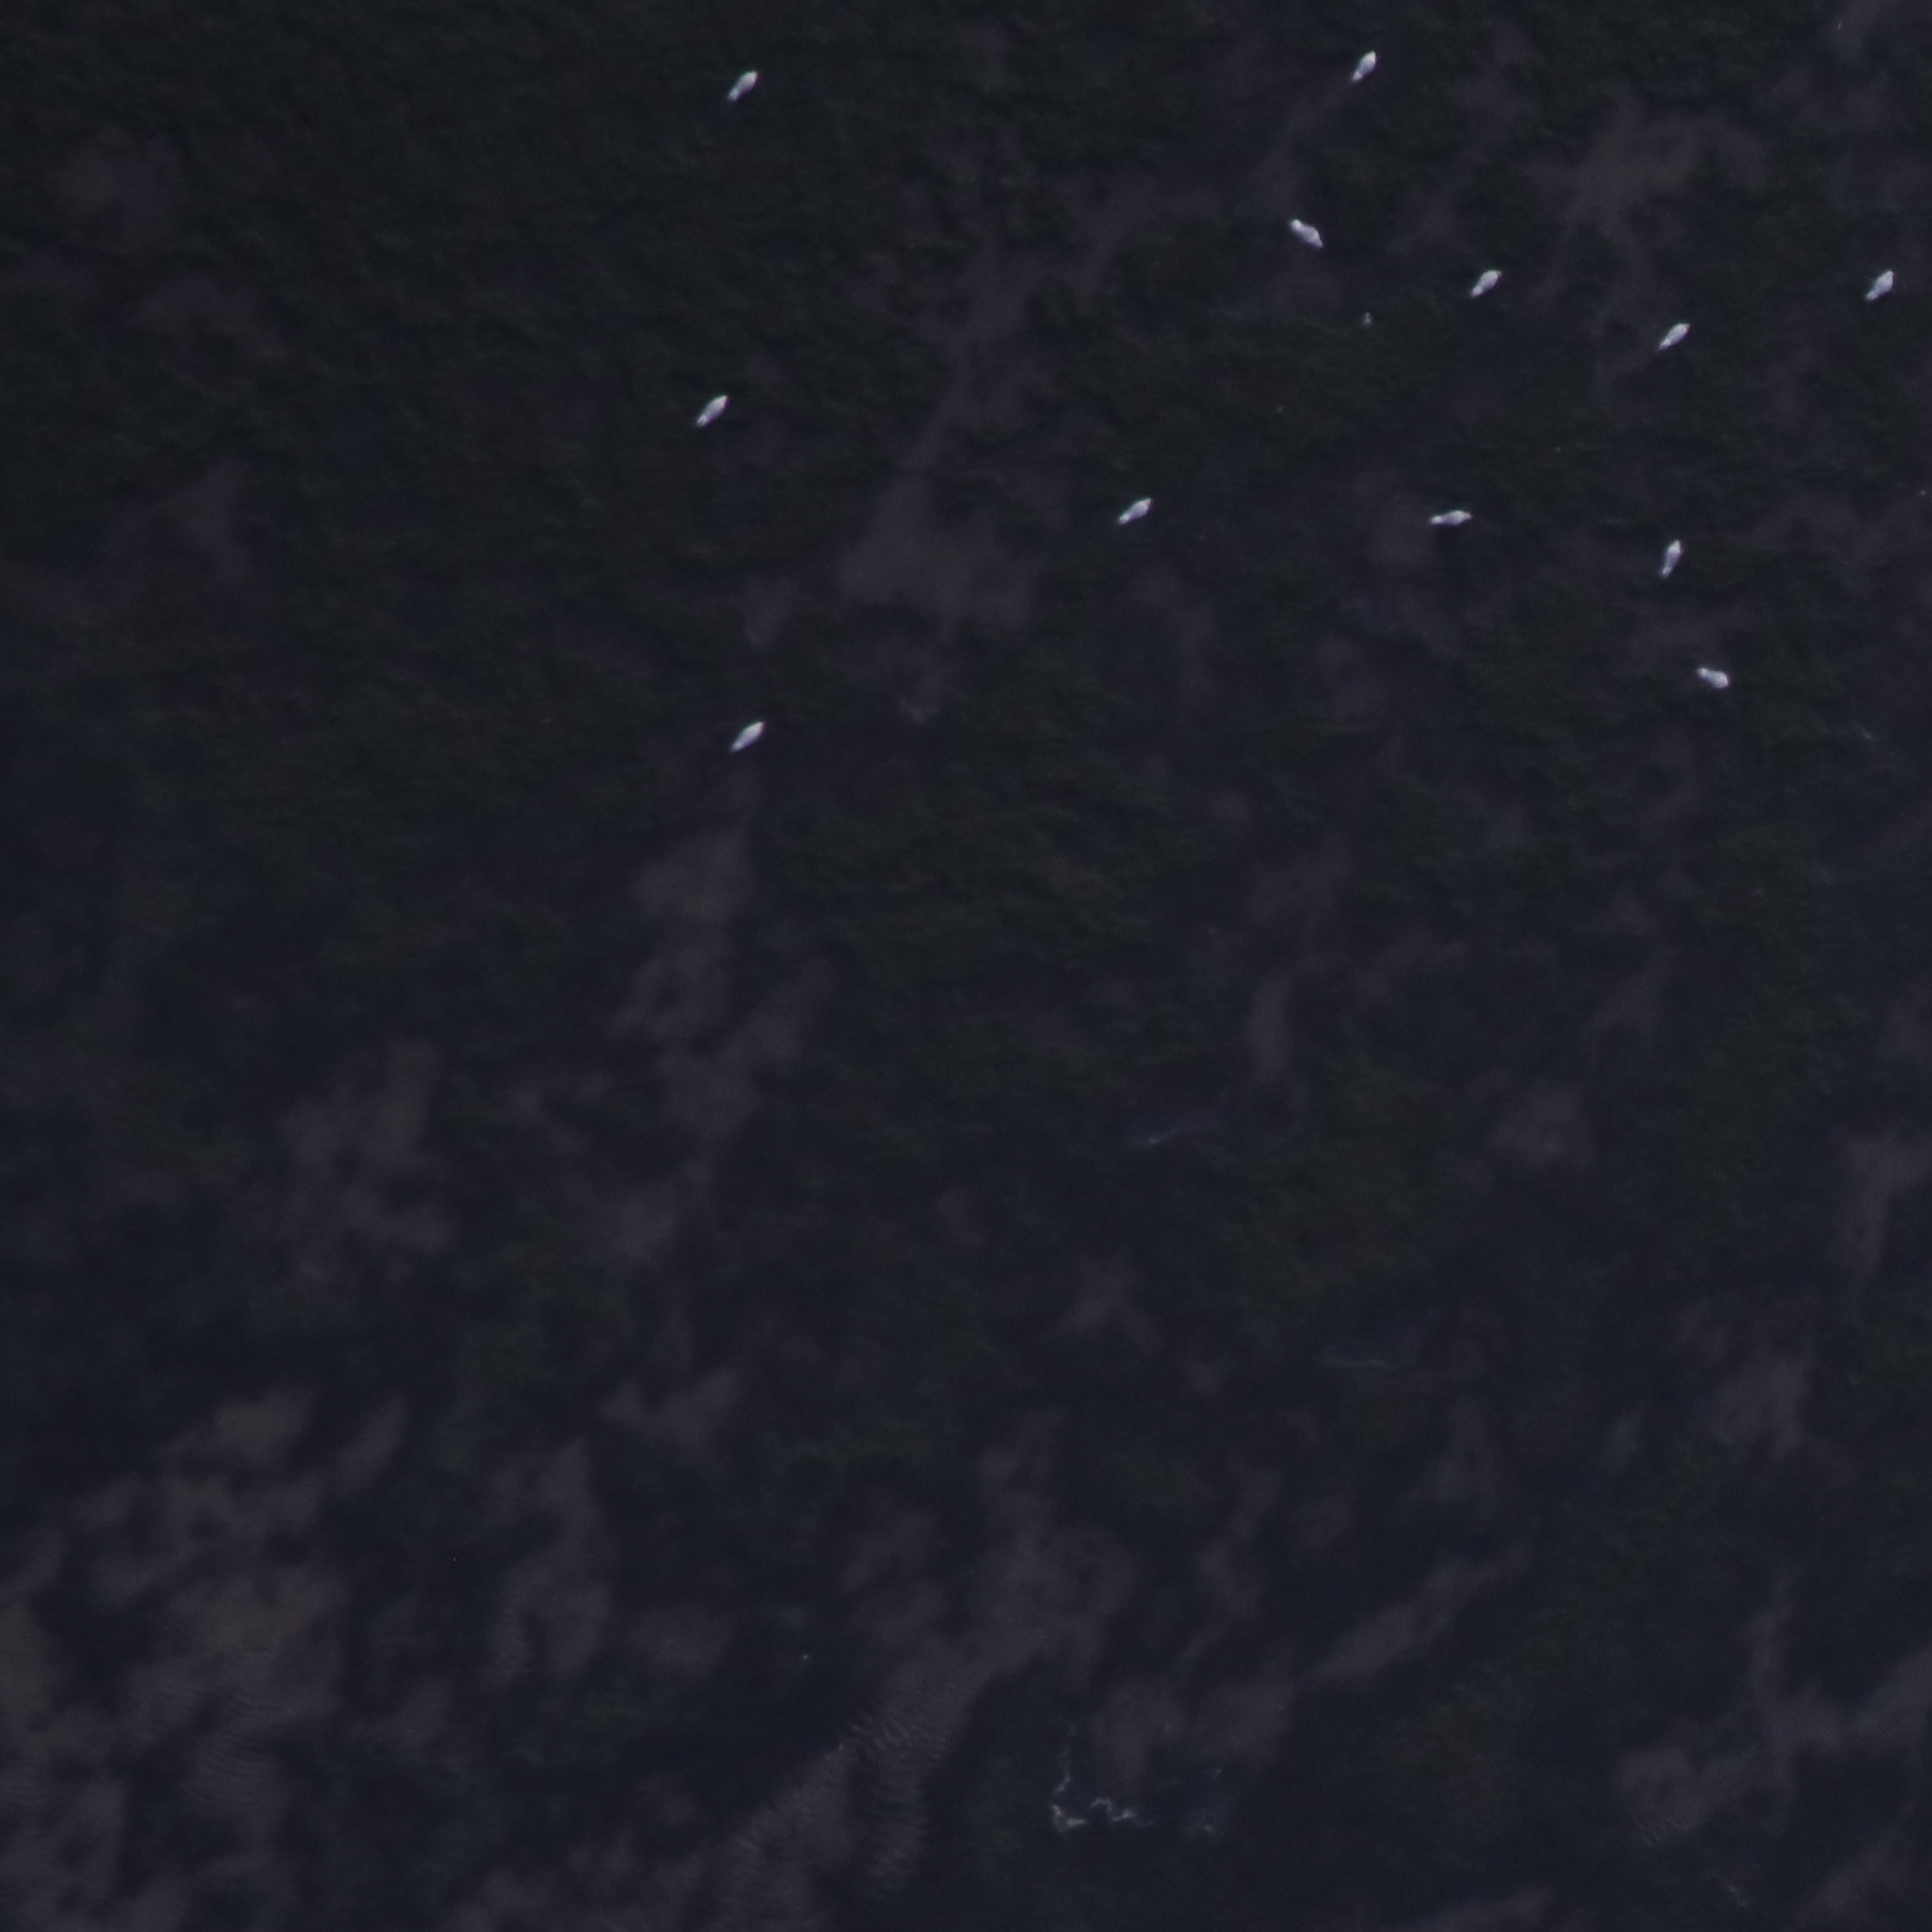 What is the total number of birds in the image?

12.